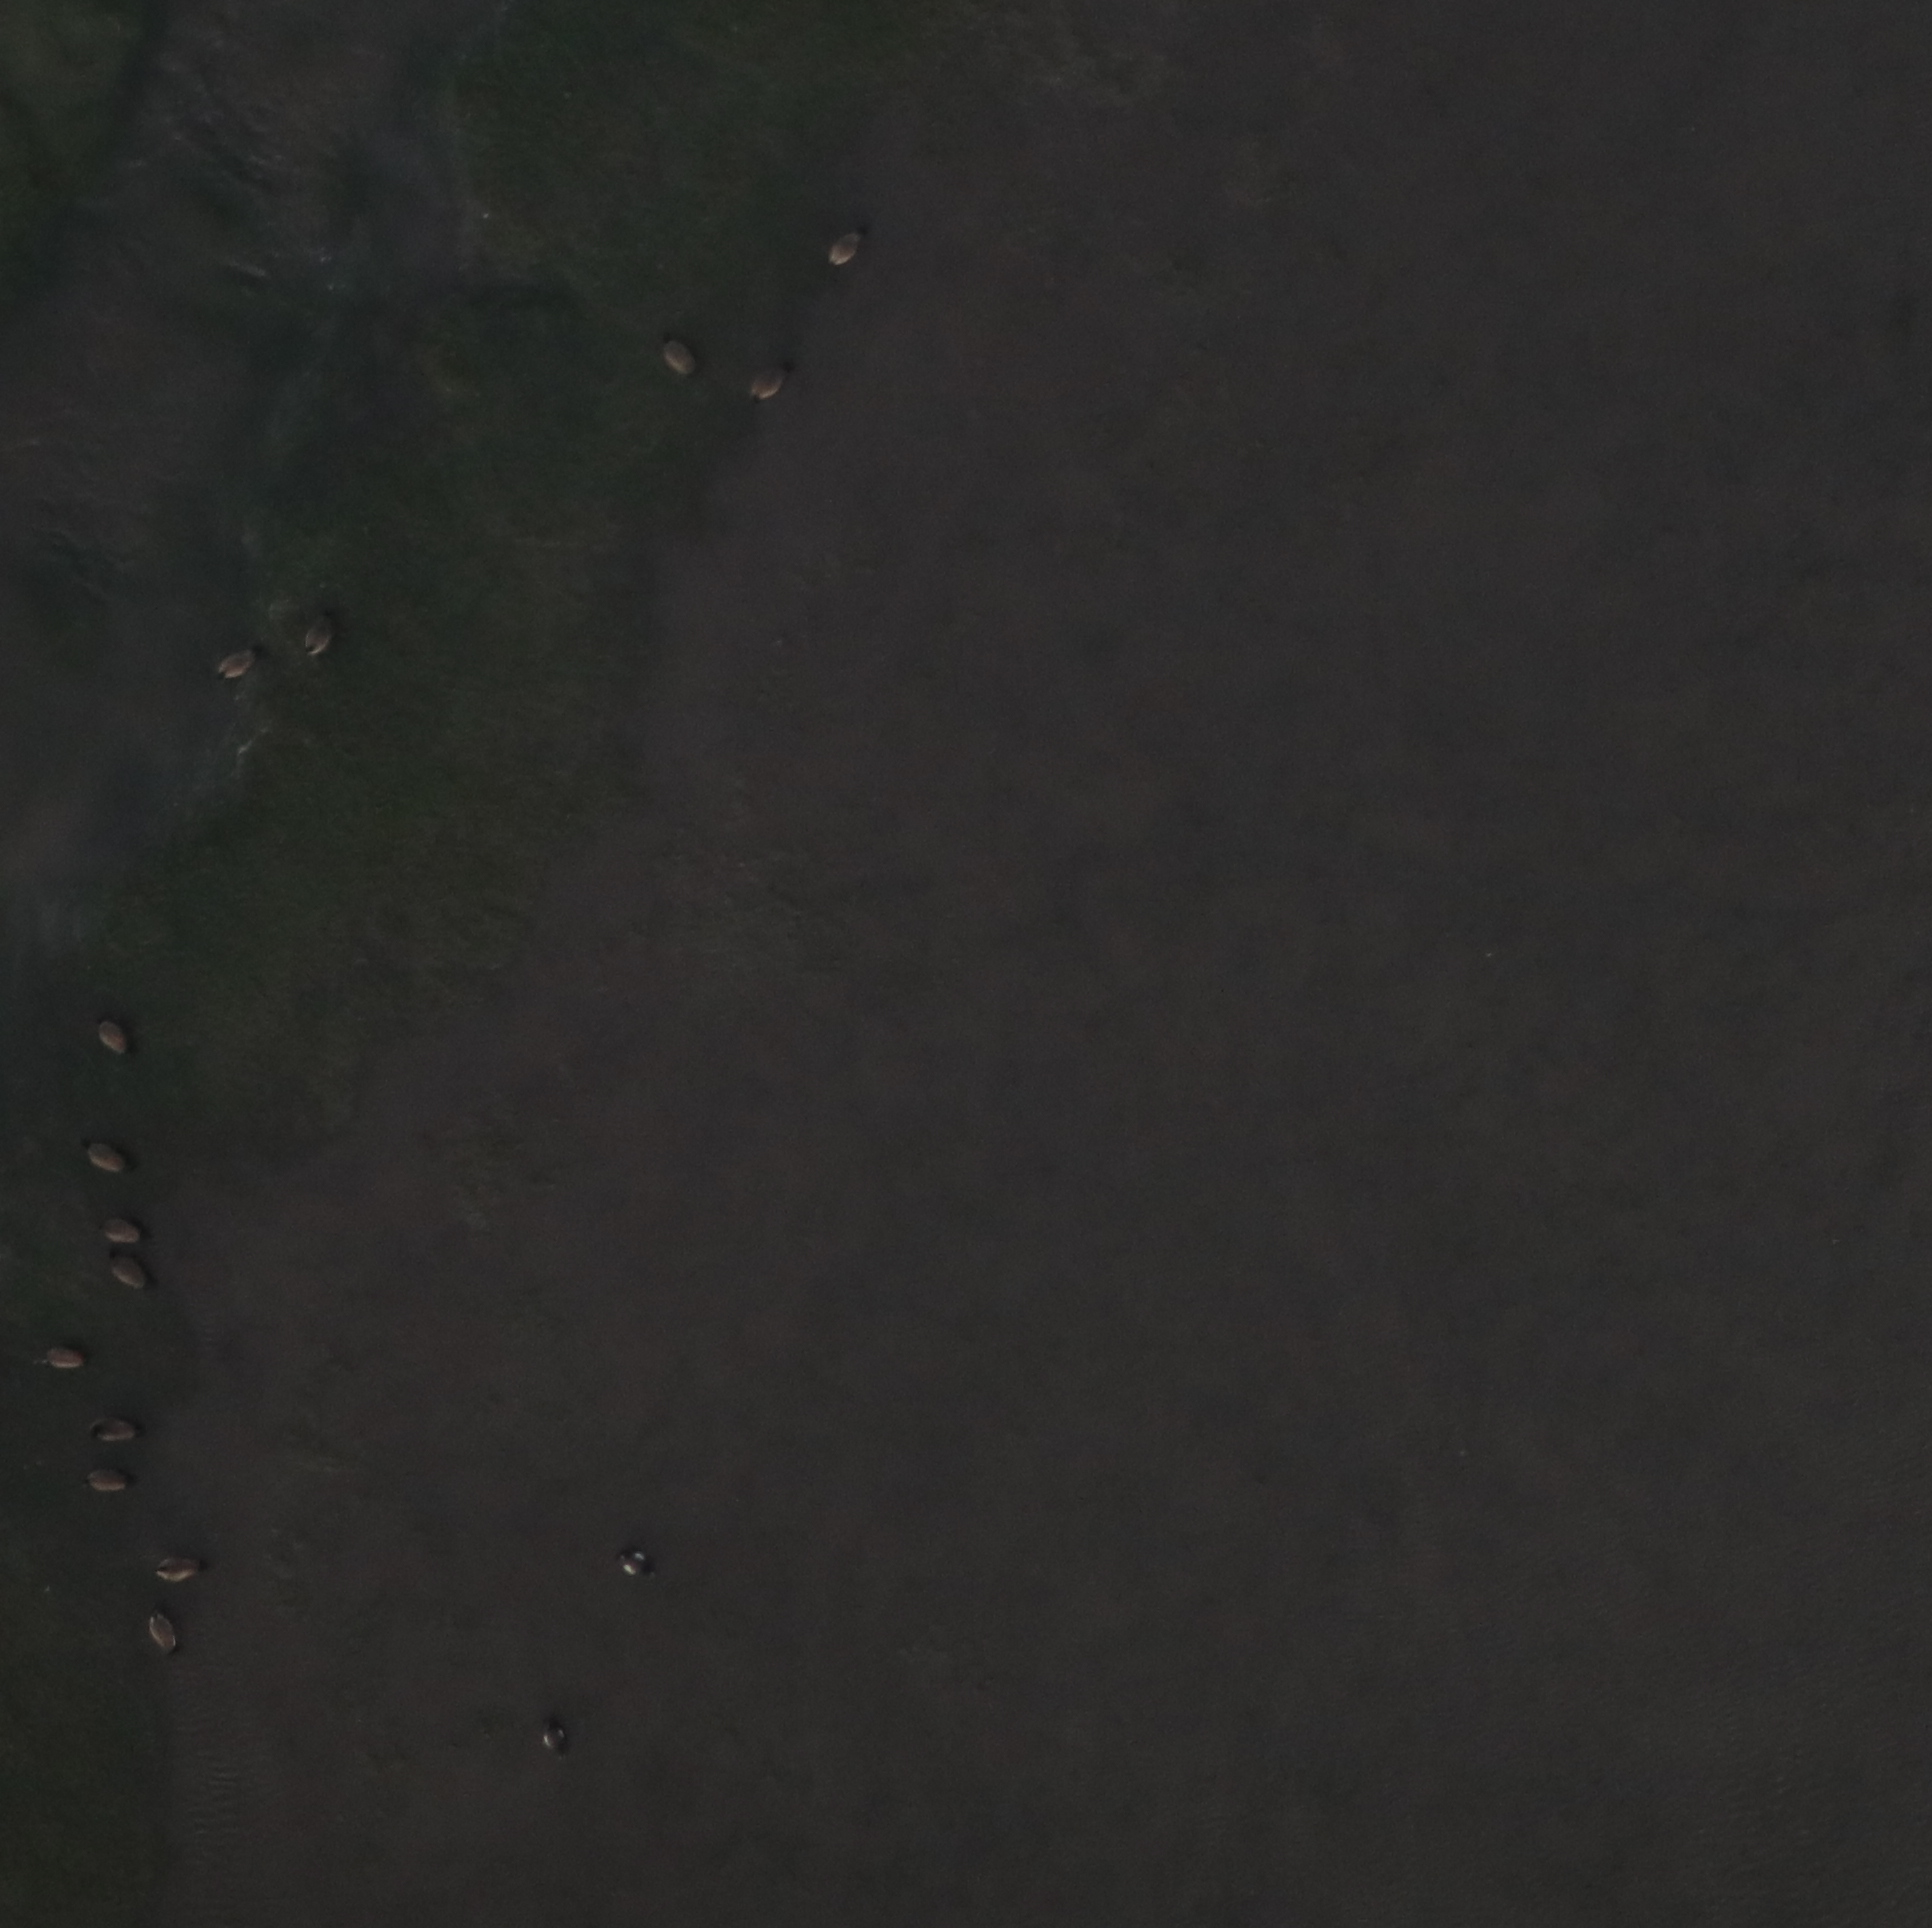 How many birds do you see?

16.